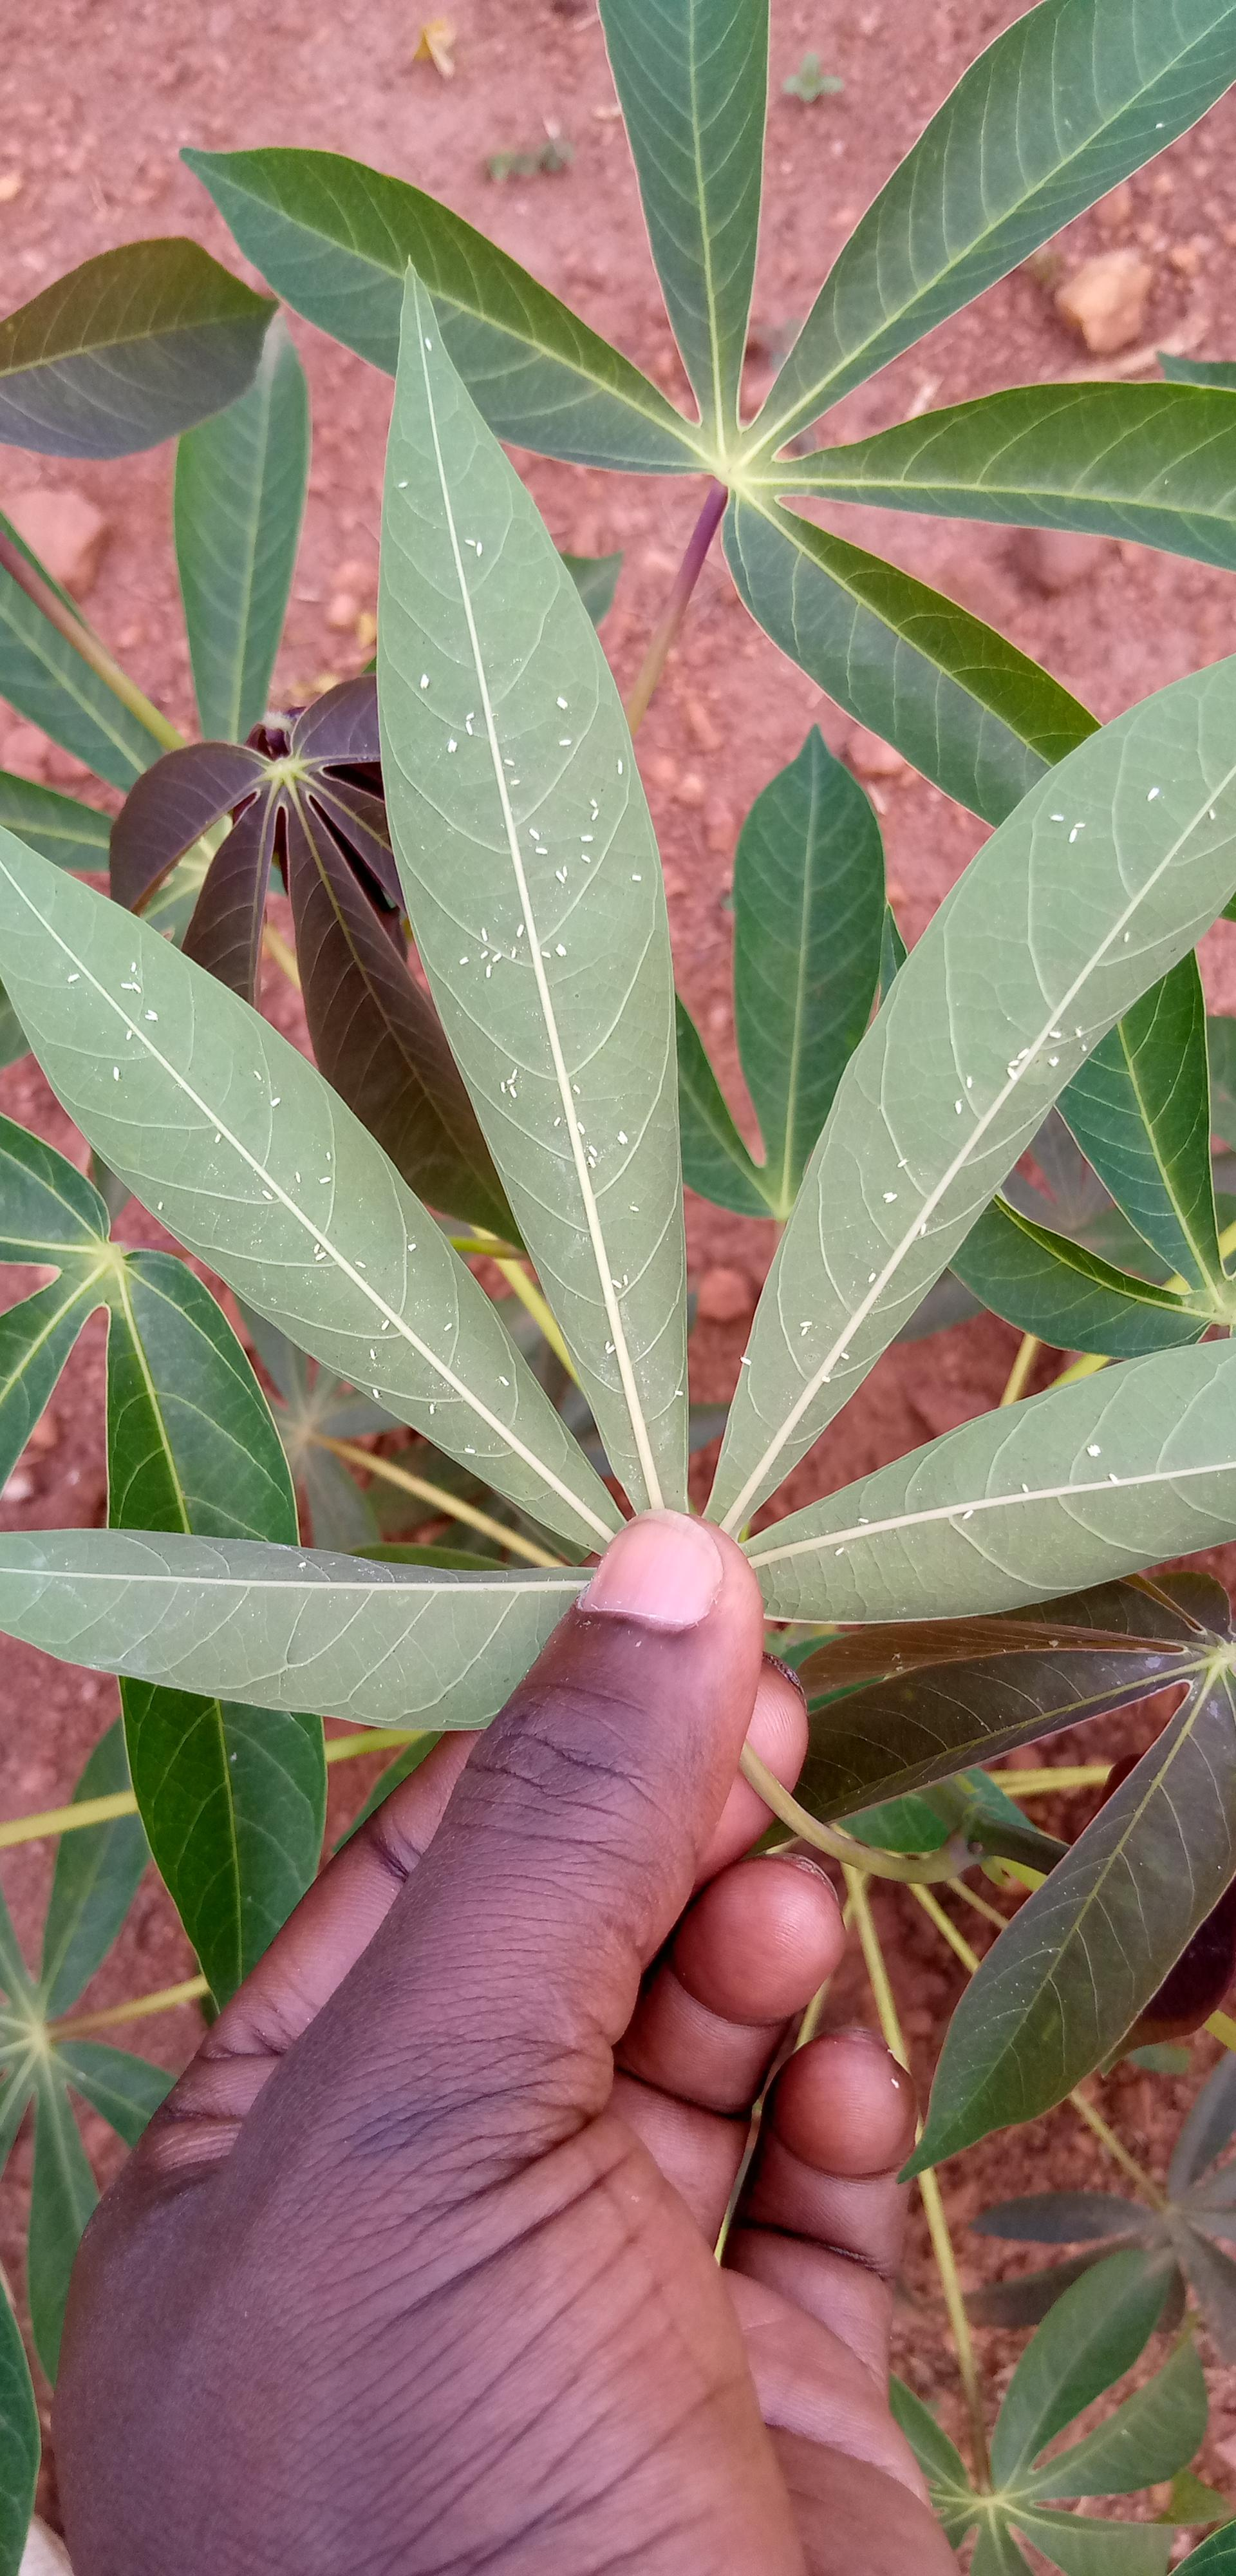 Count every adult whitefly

103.